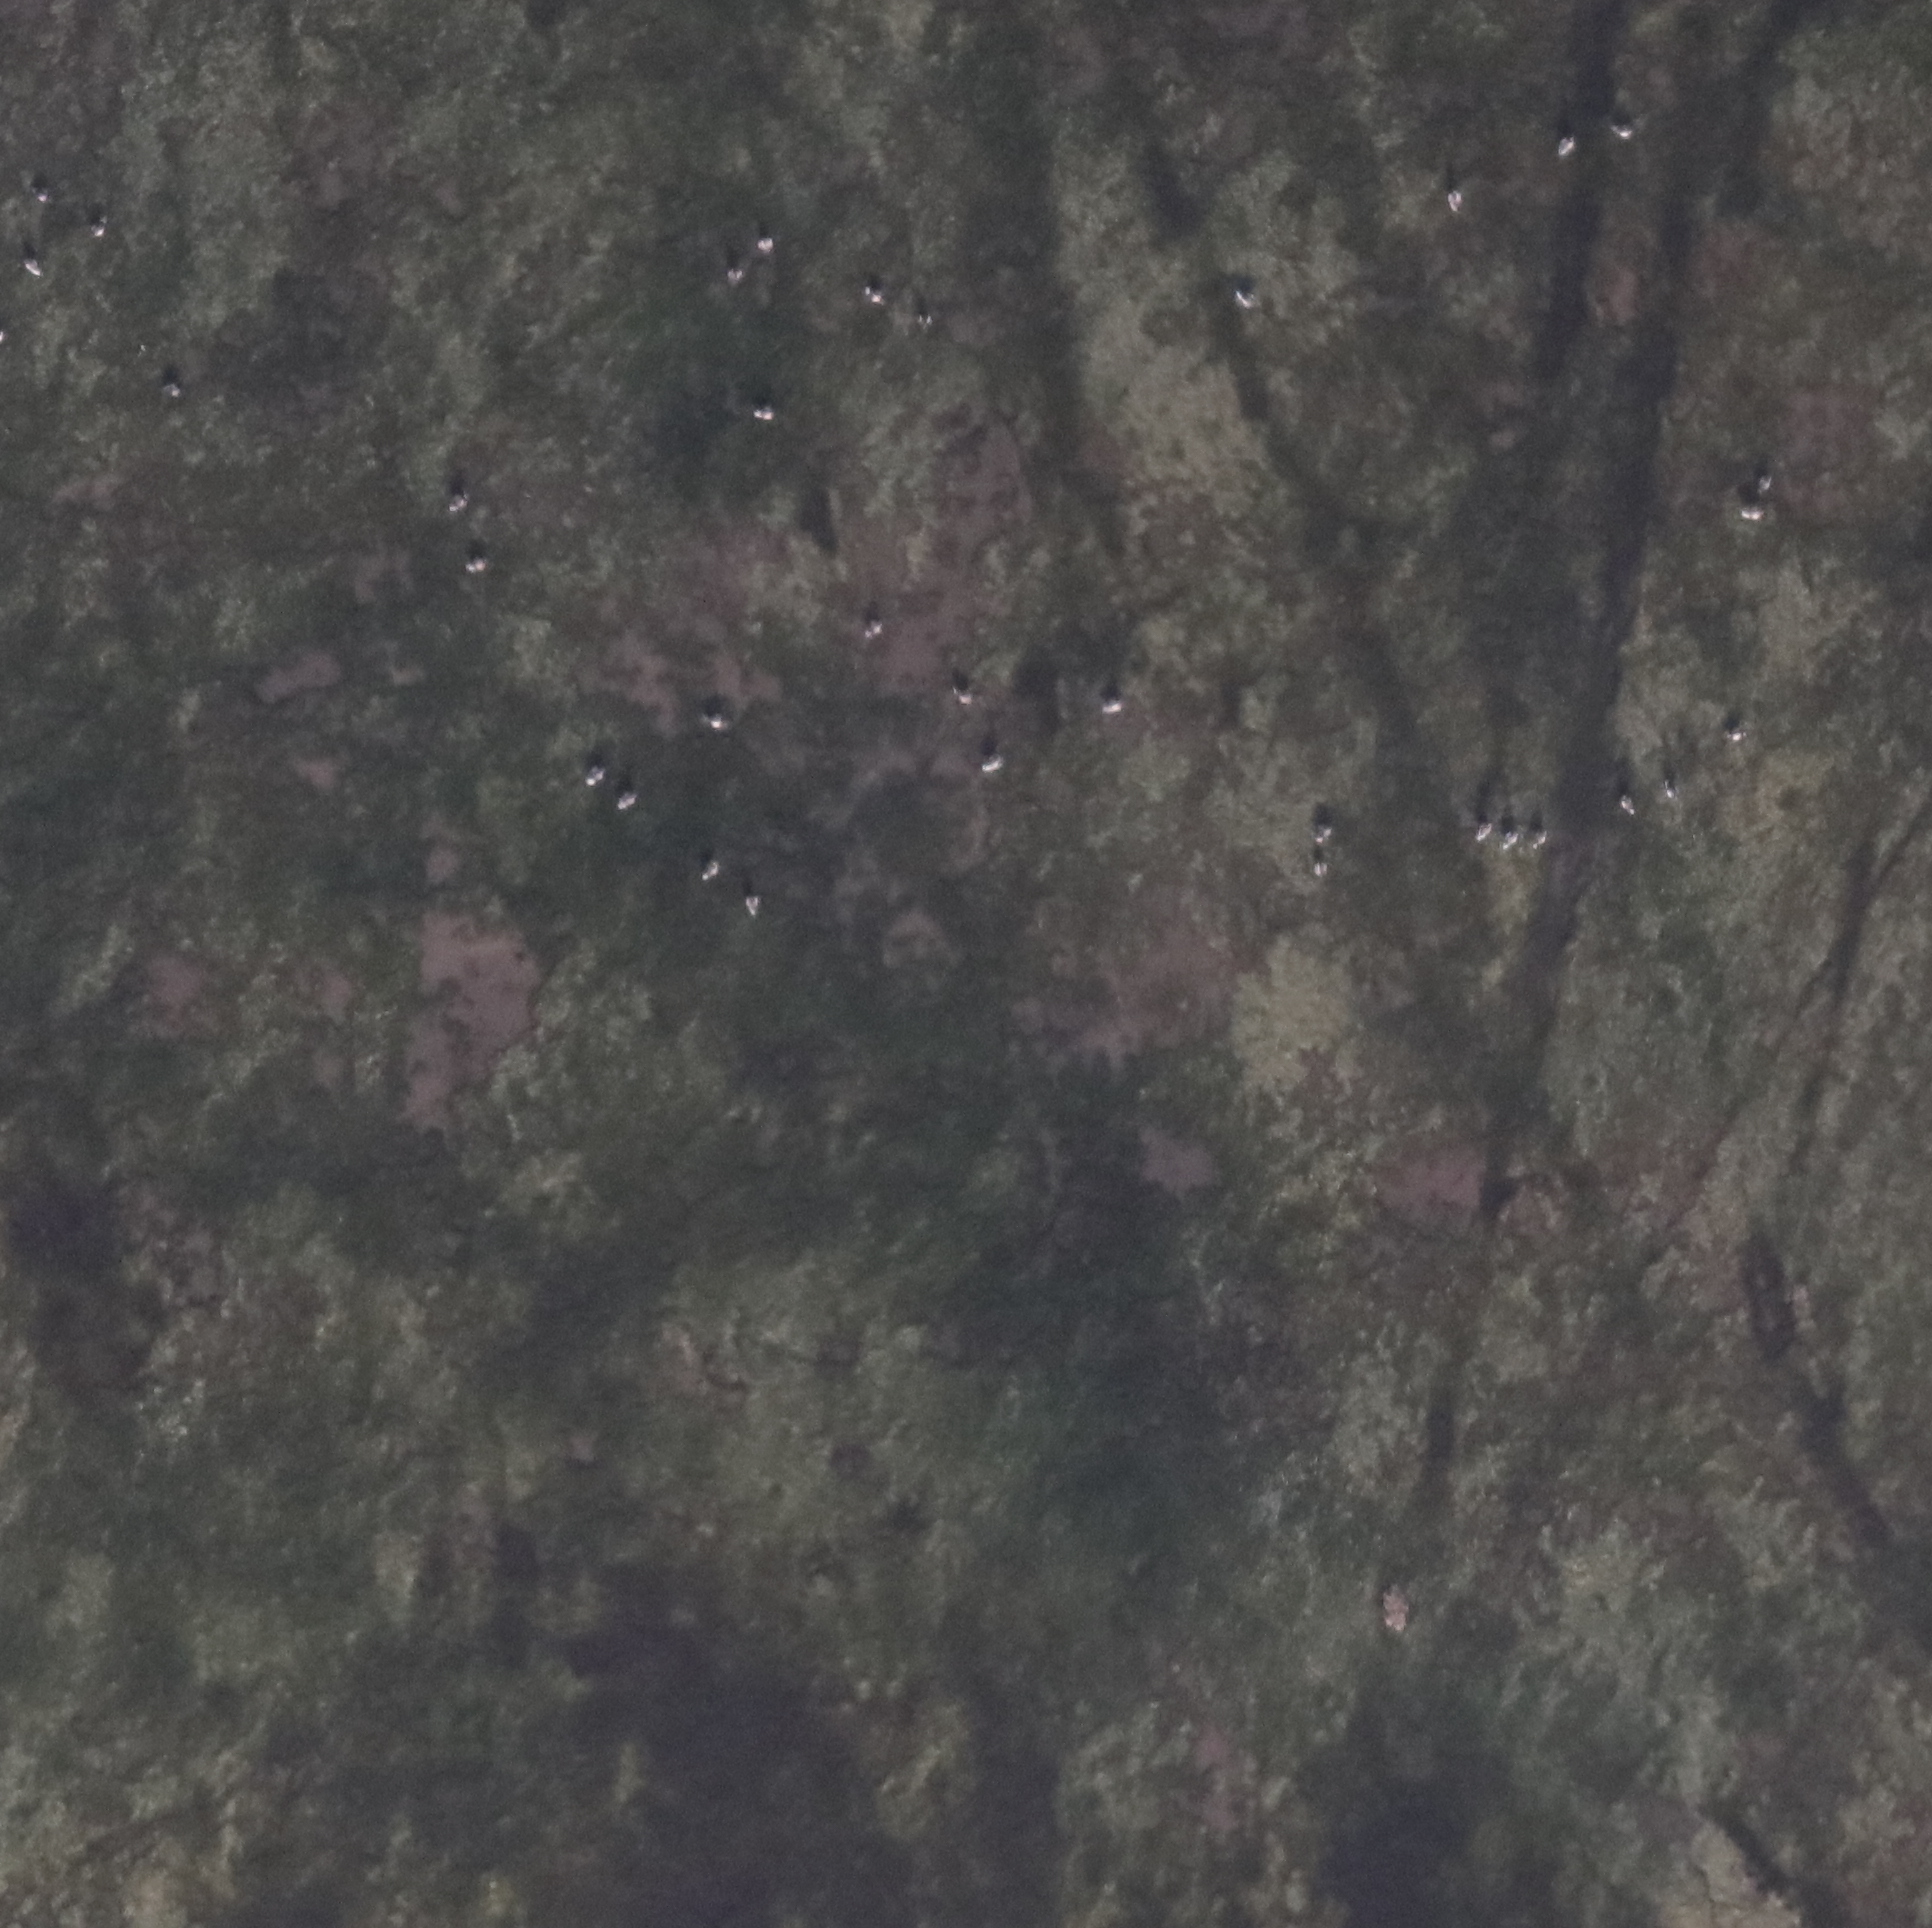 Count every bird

34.